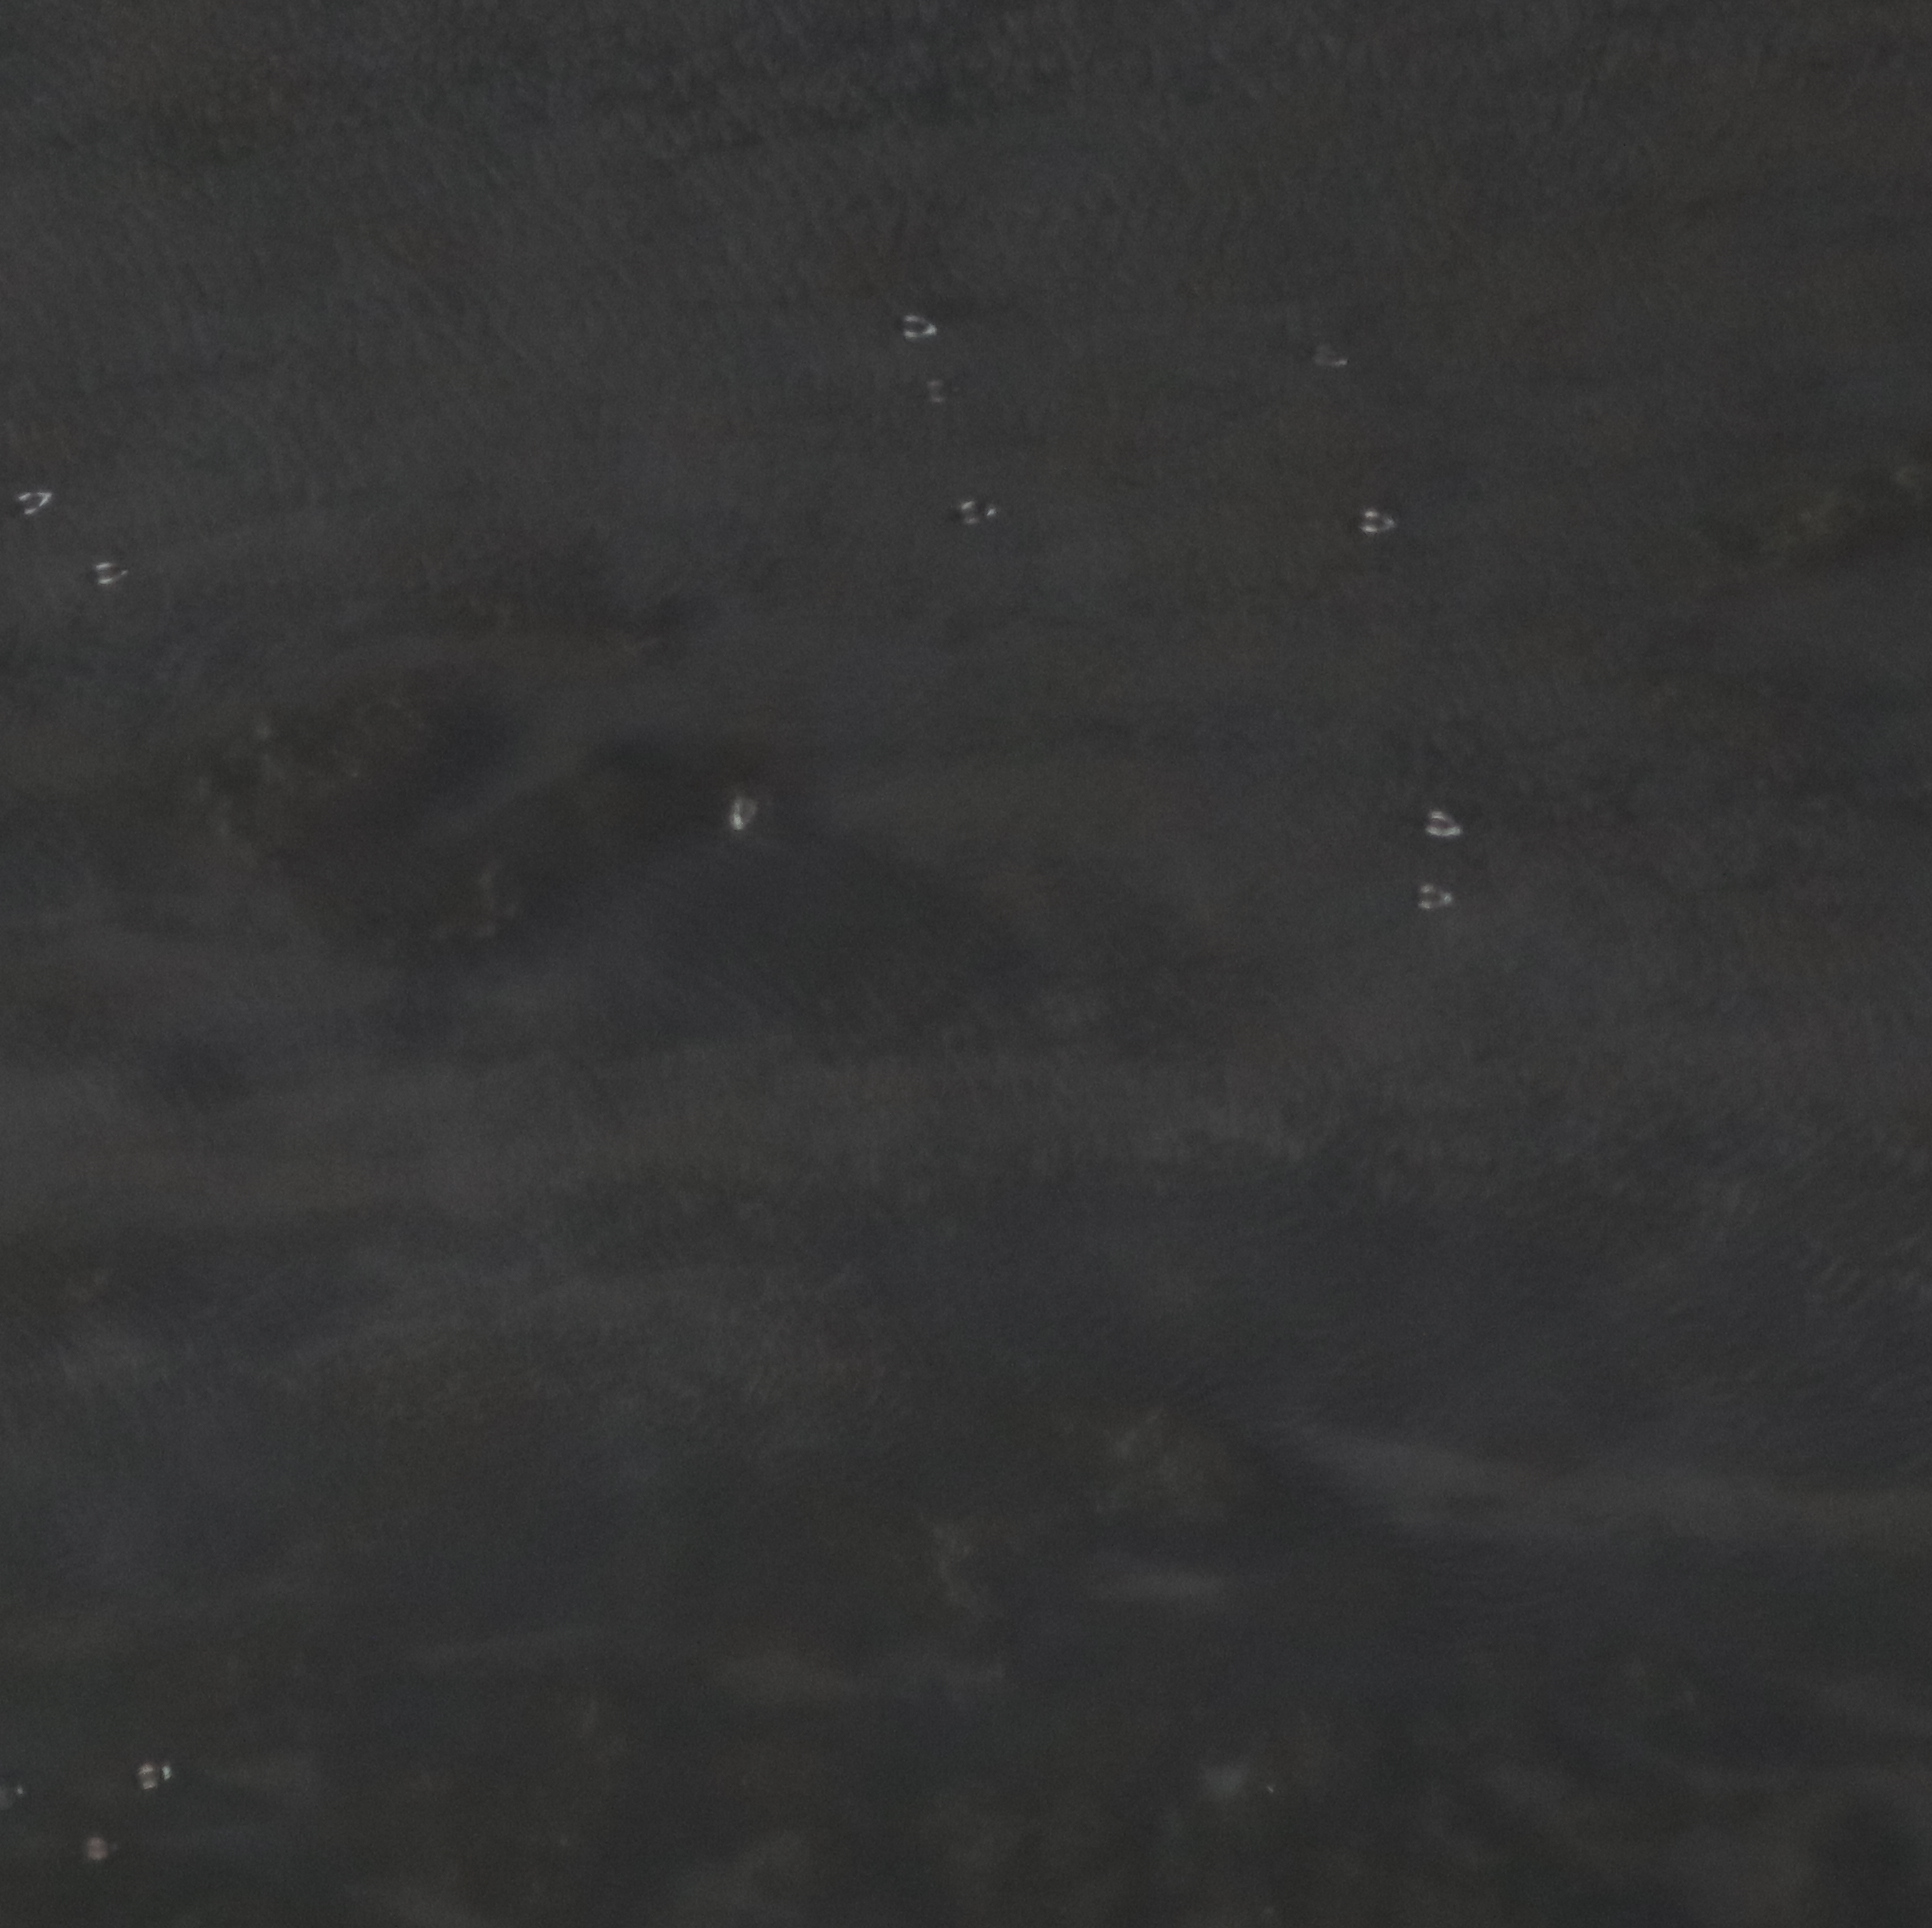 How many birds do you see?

13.